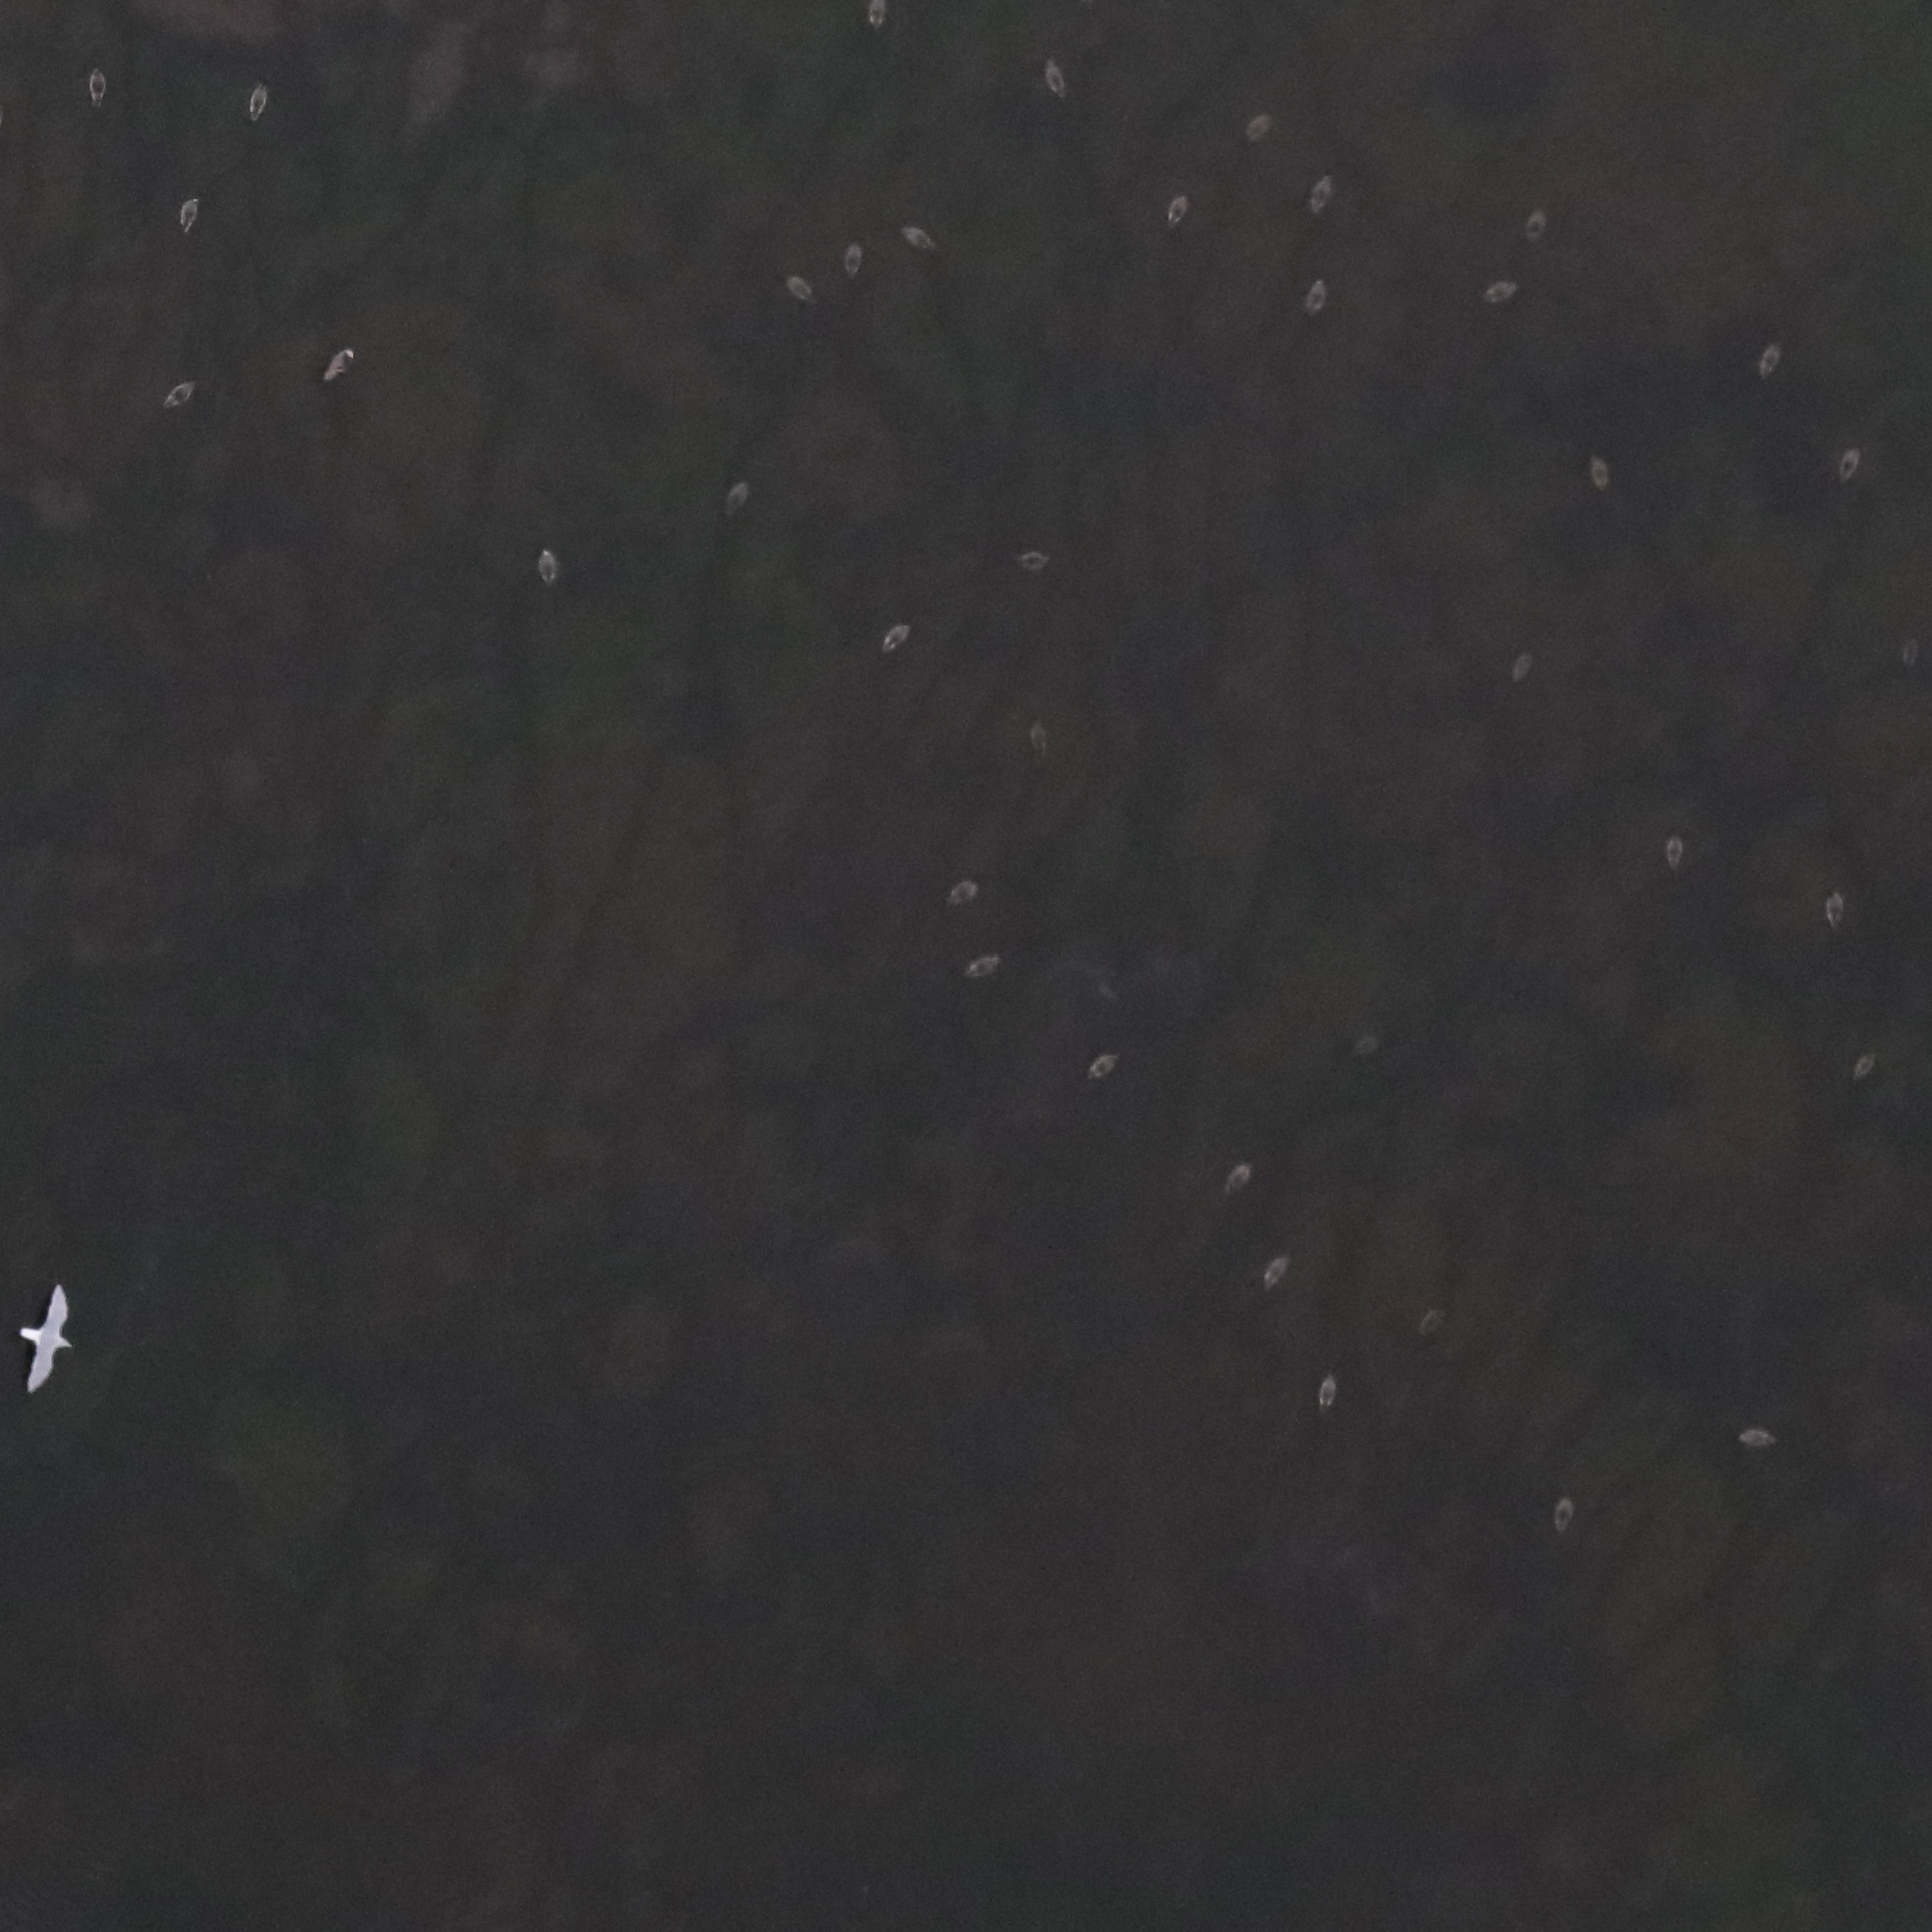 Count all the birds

40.